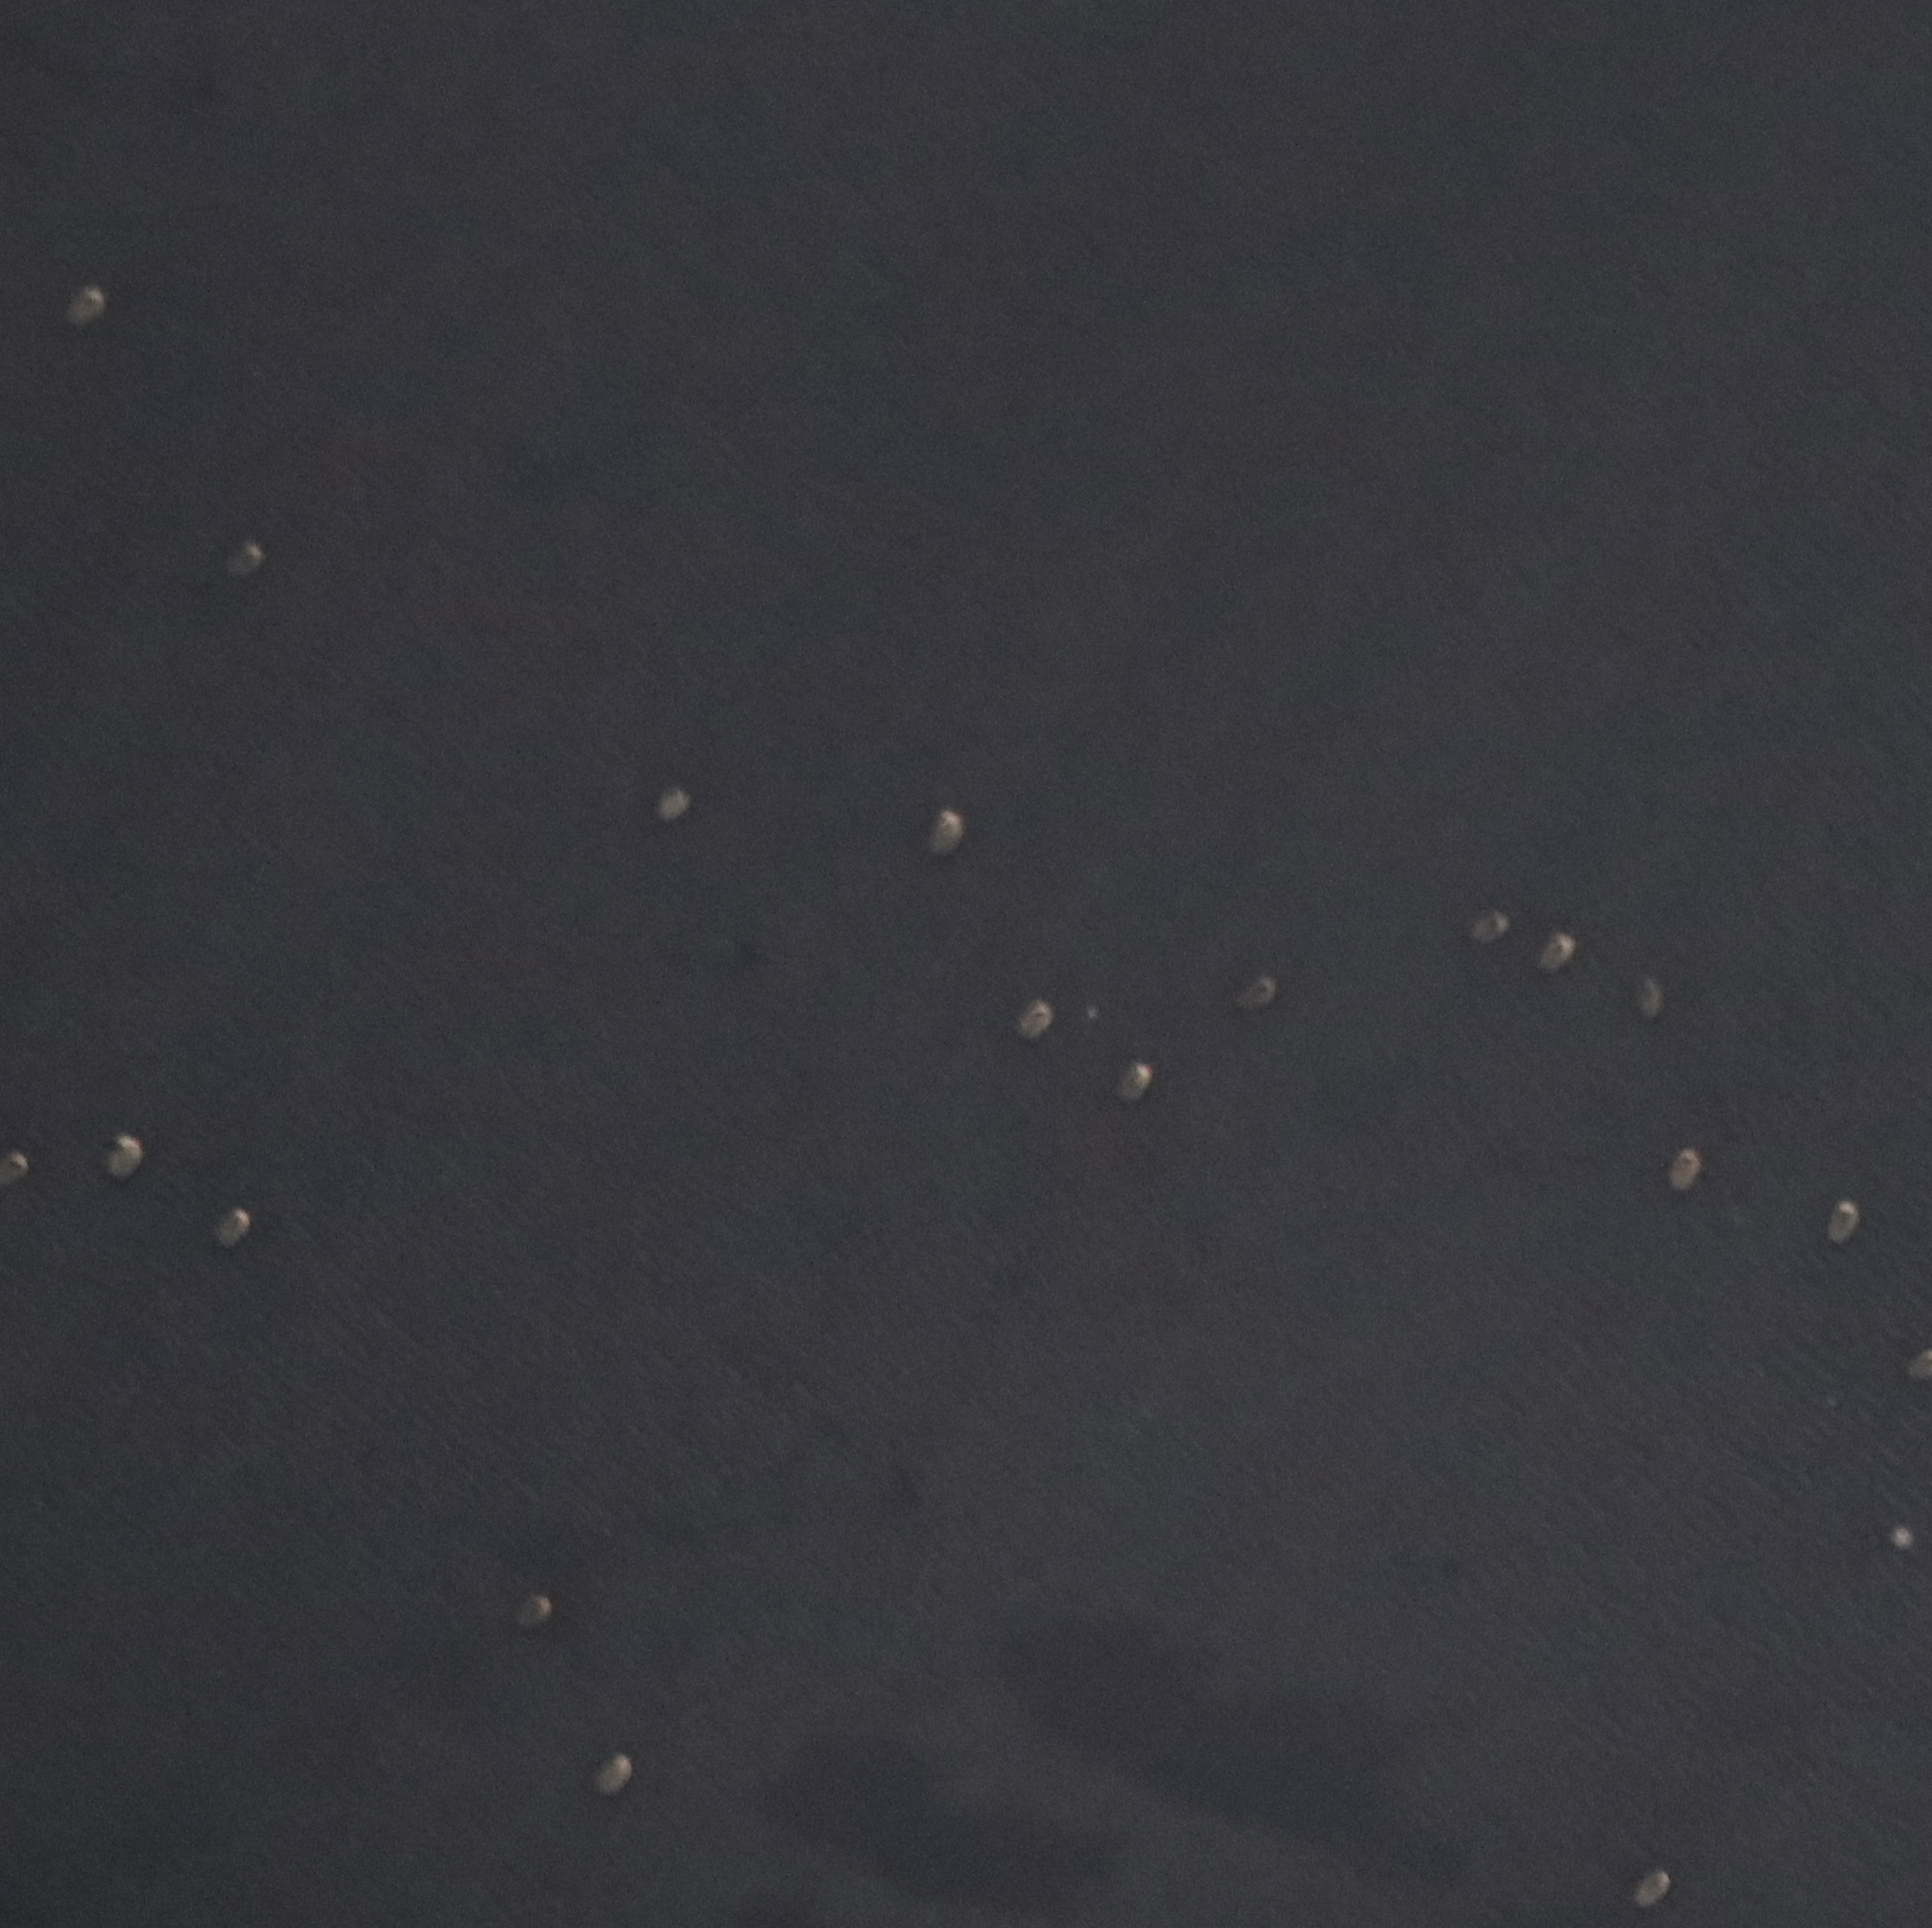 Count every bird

19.